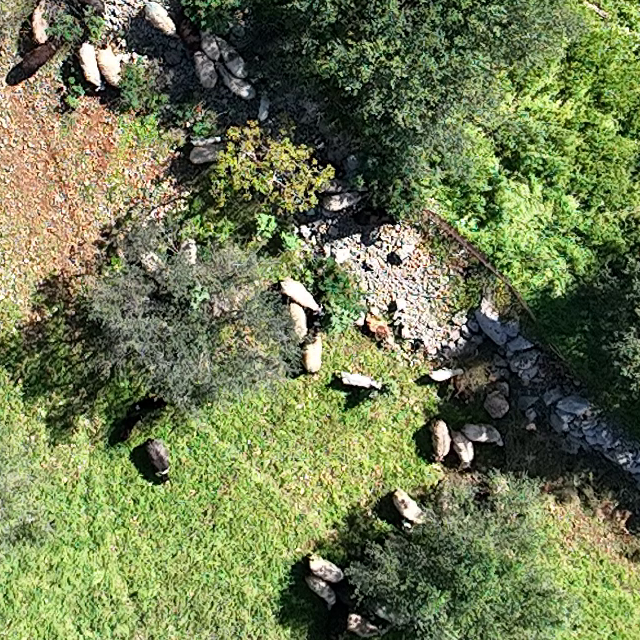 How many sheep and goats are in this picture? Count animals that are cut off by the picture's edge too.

27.